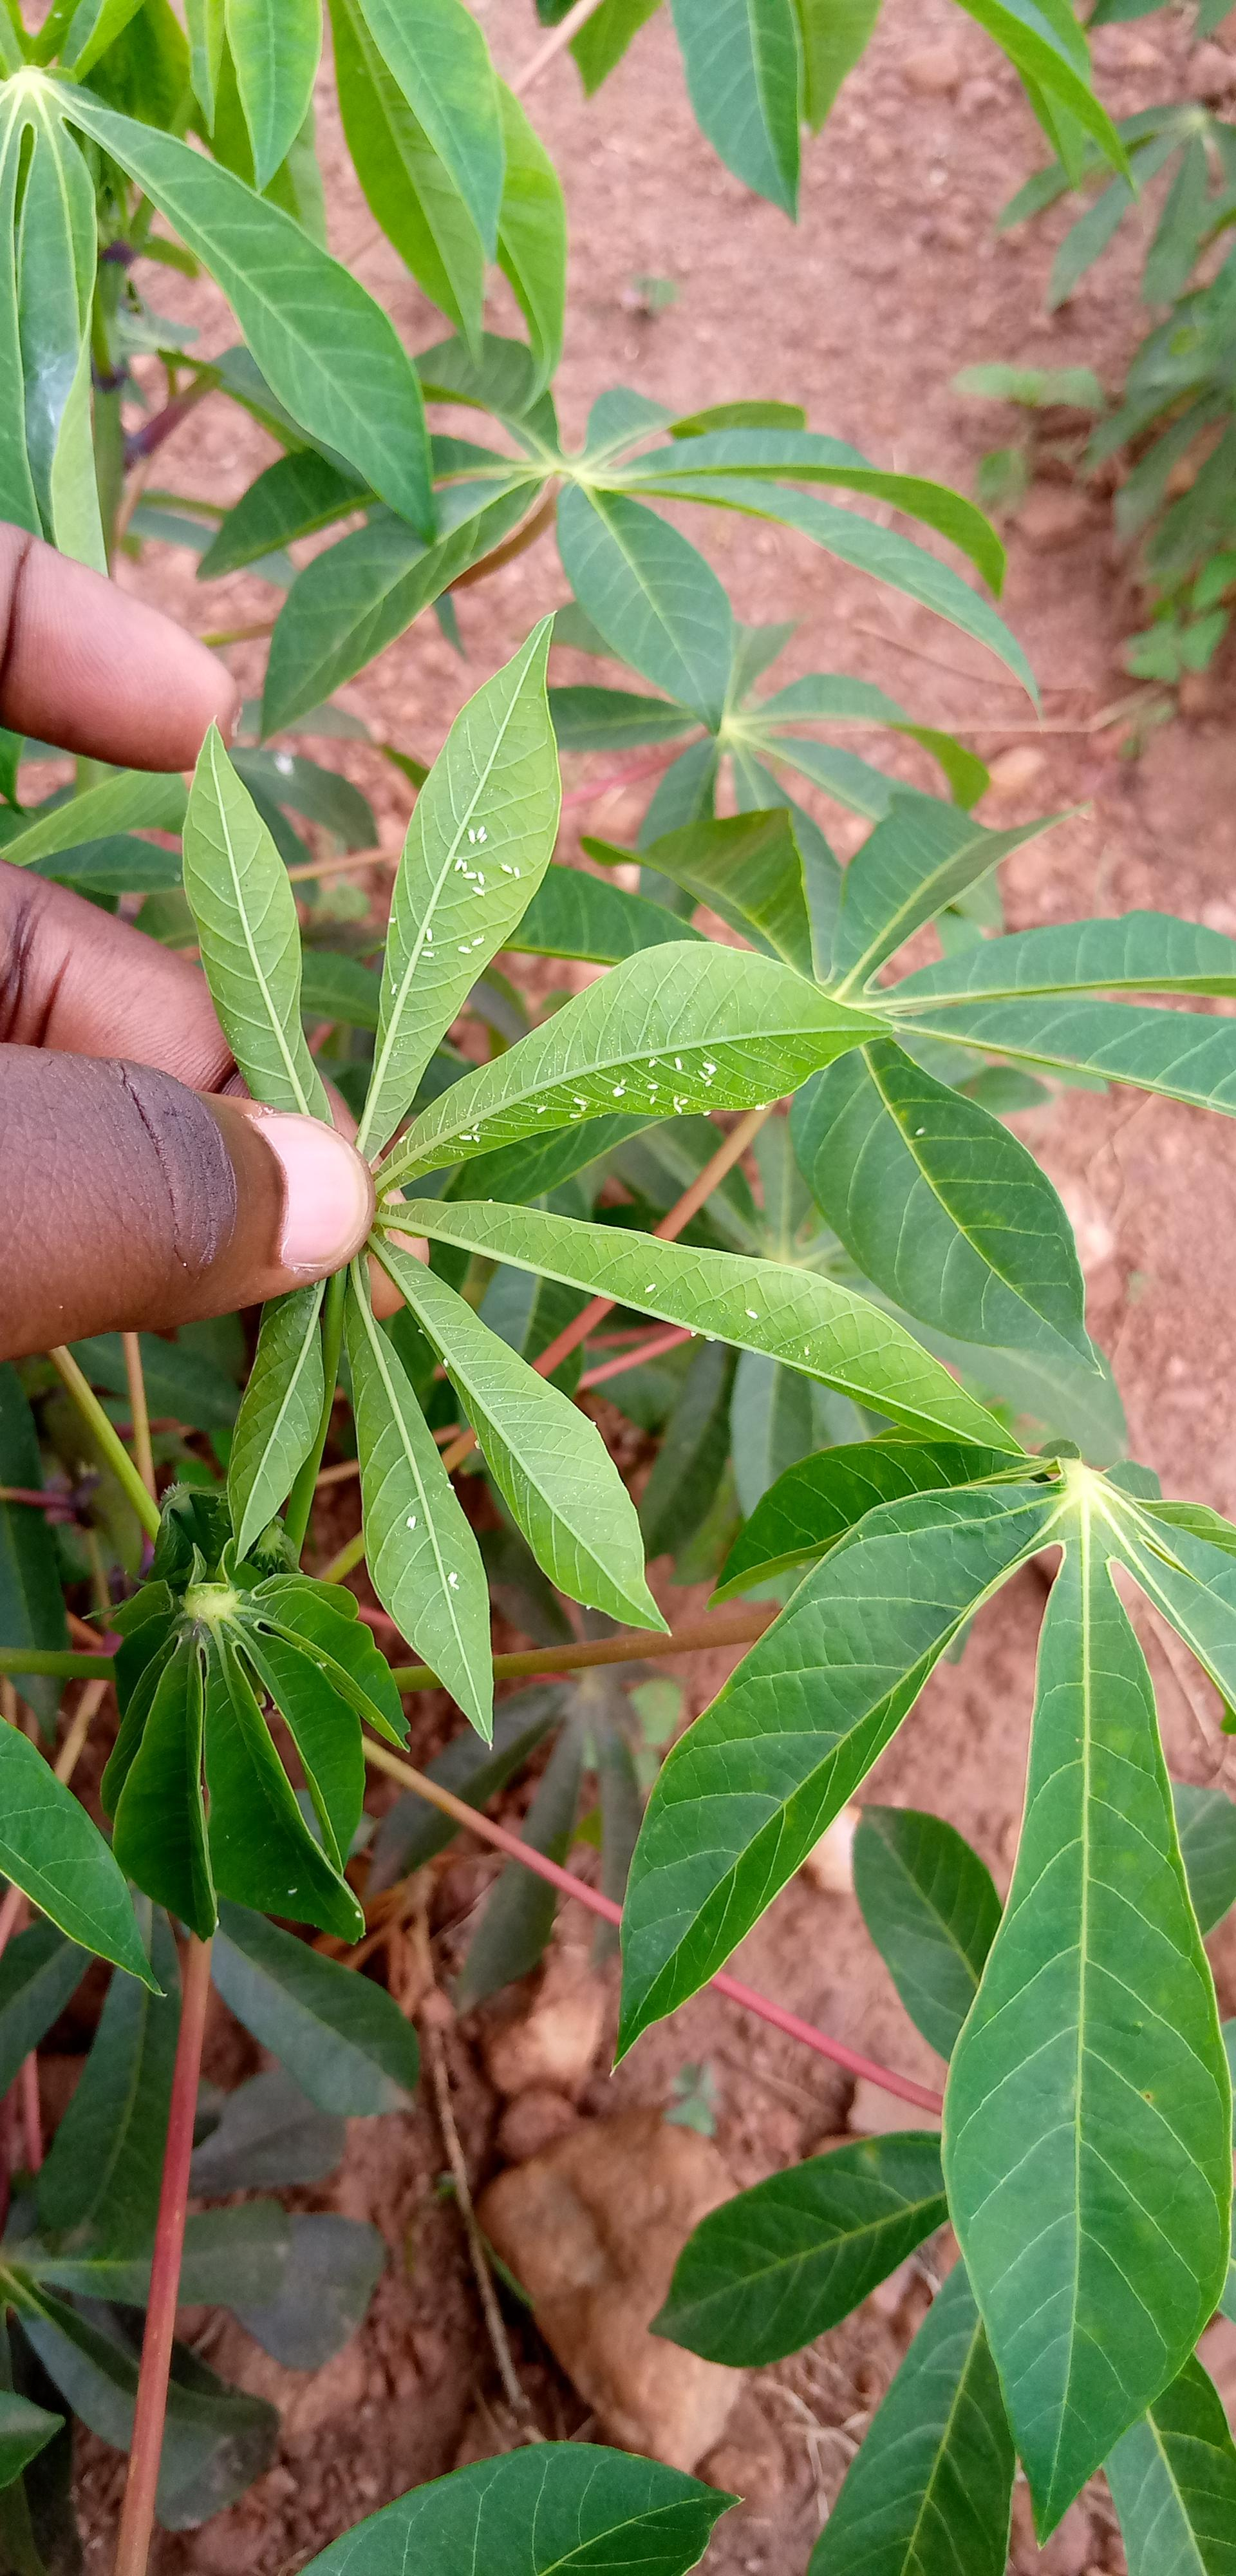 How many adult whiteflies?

57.